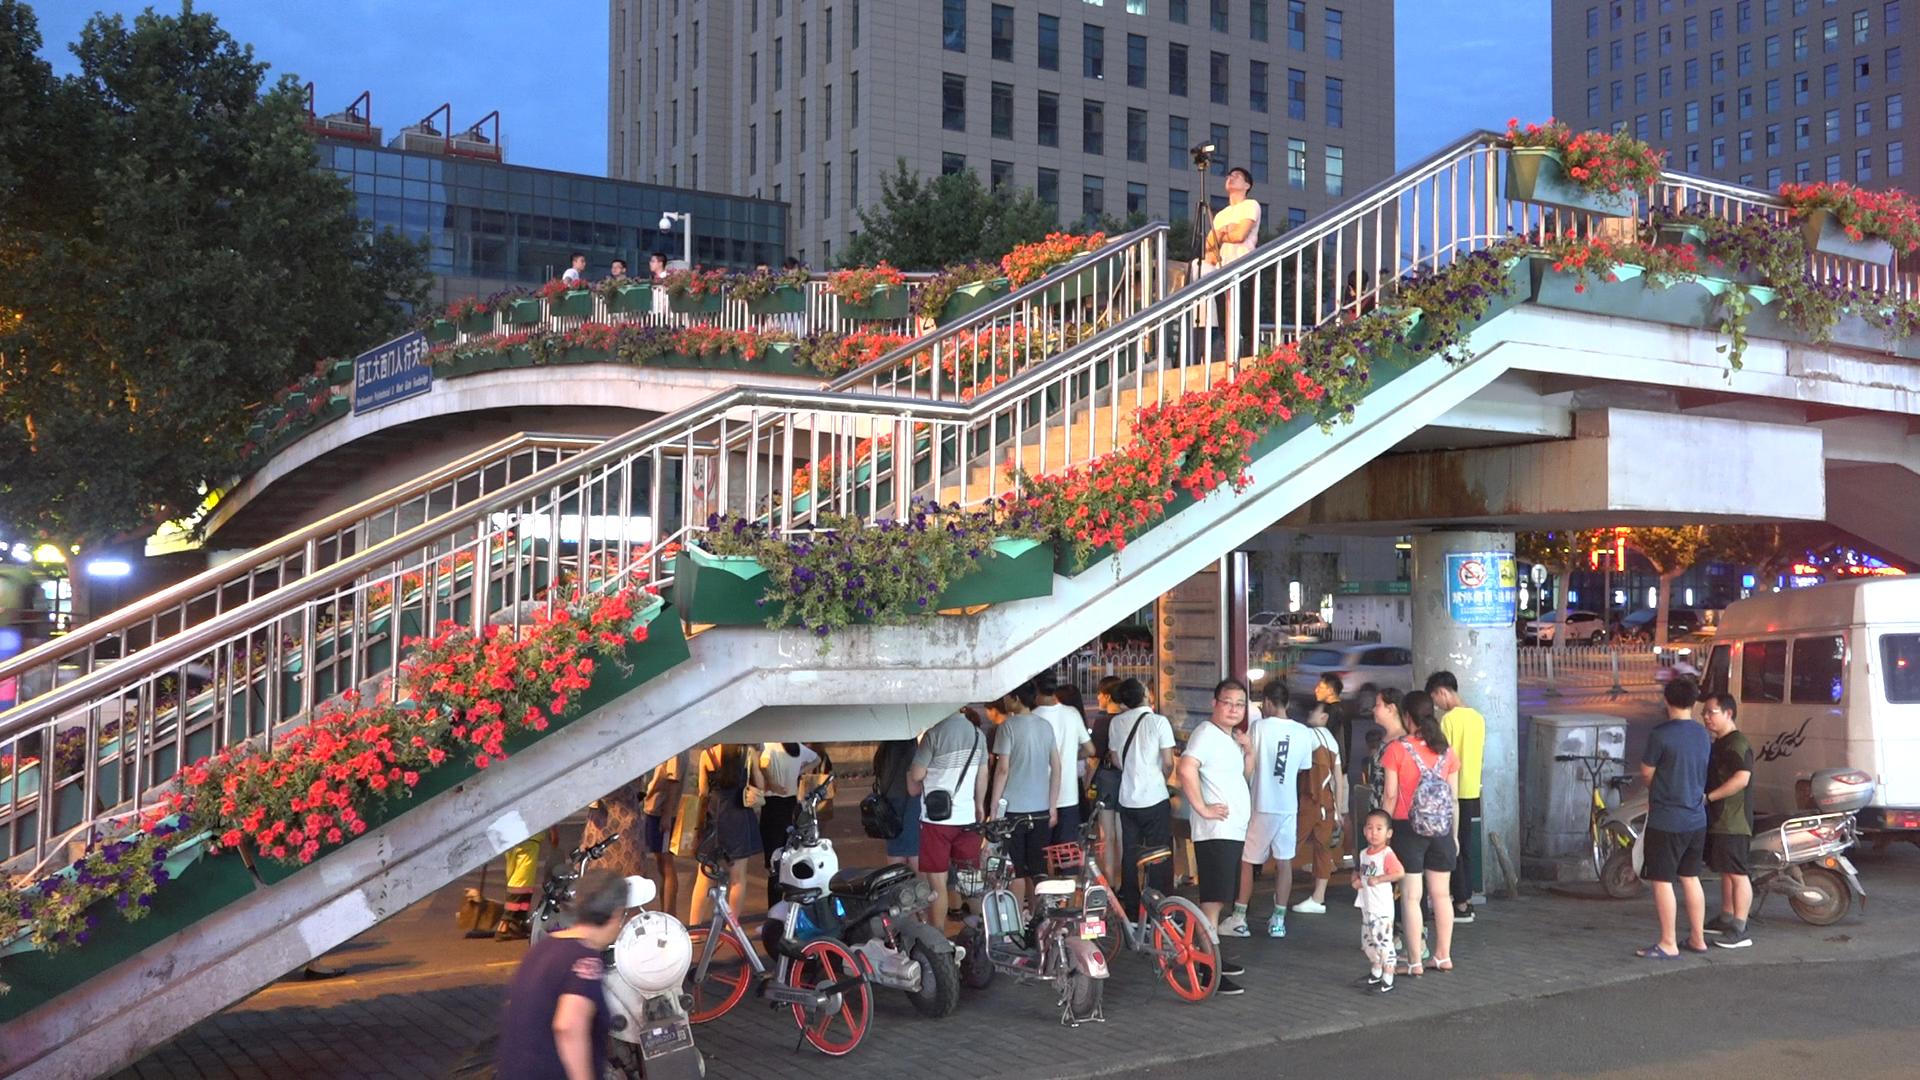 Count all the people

26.